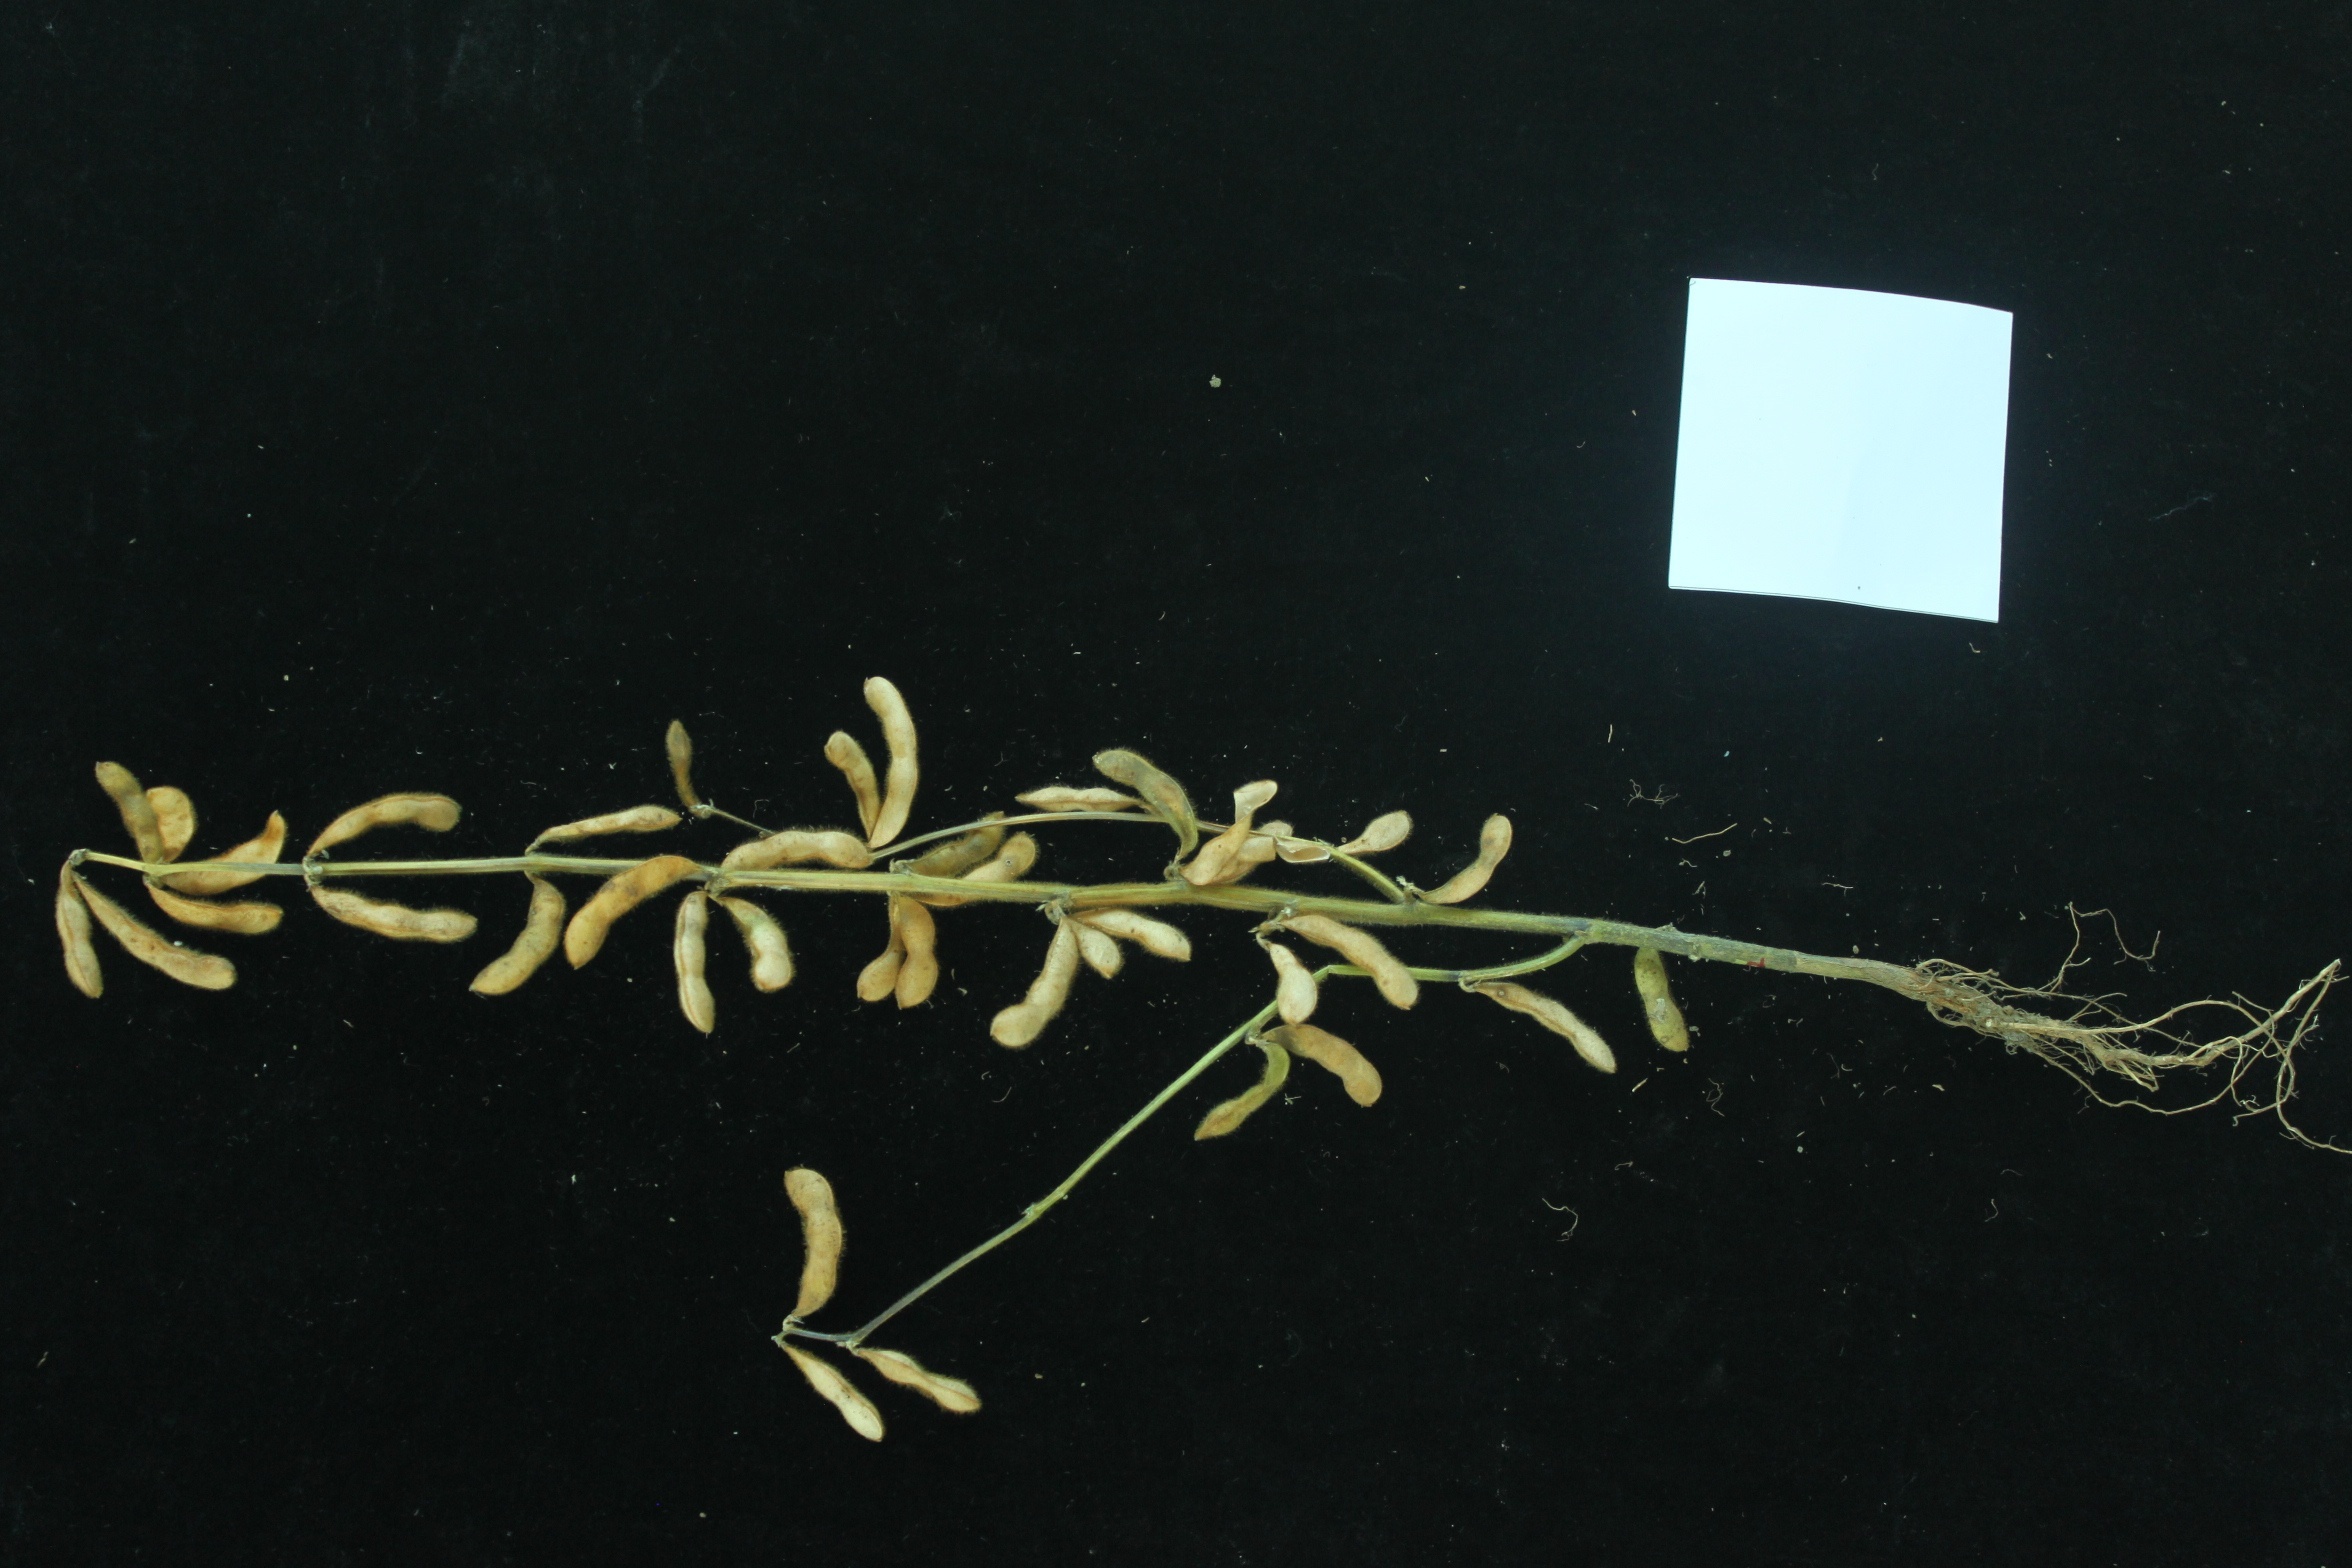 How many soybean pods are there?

40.